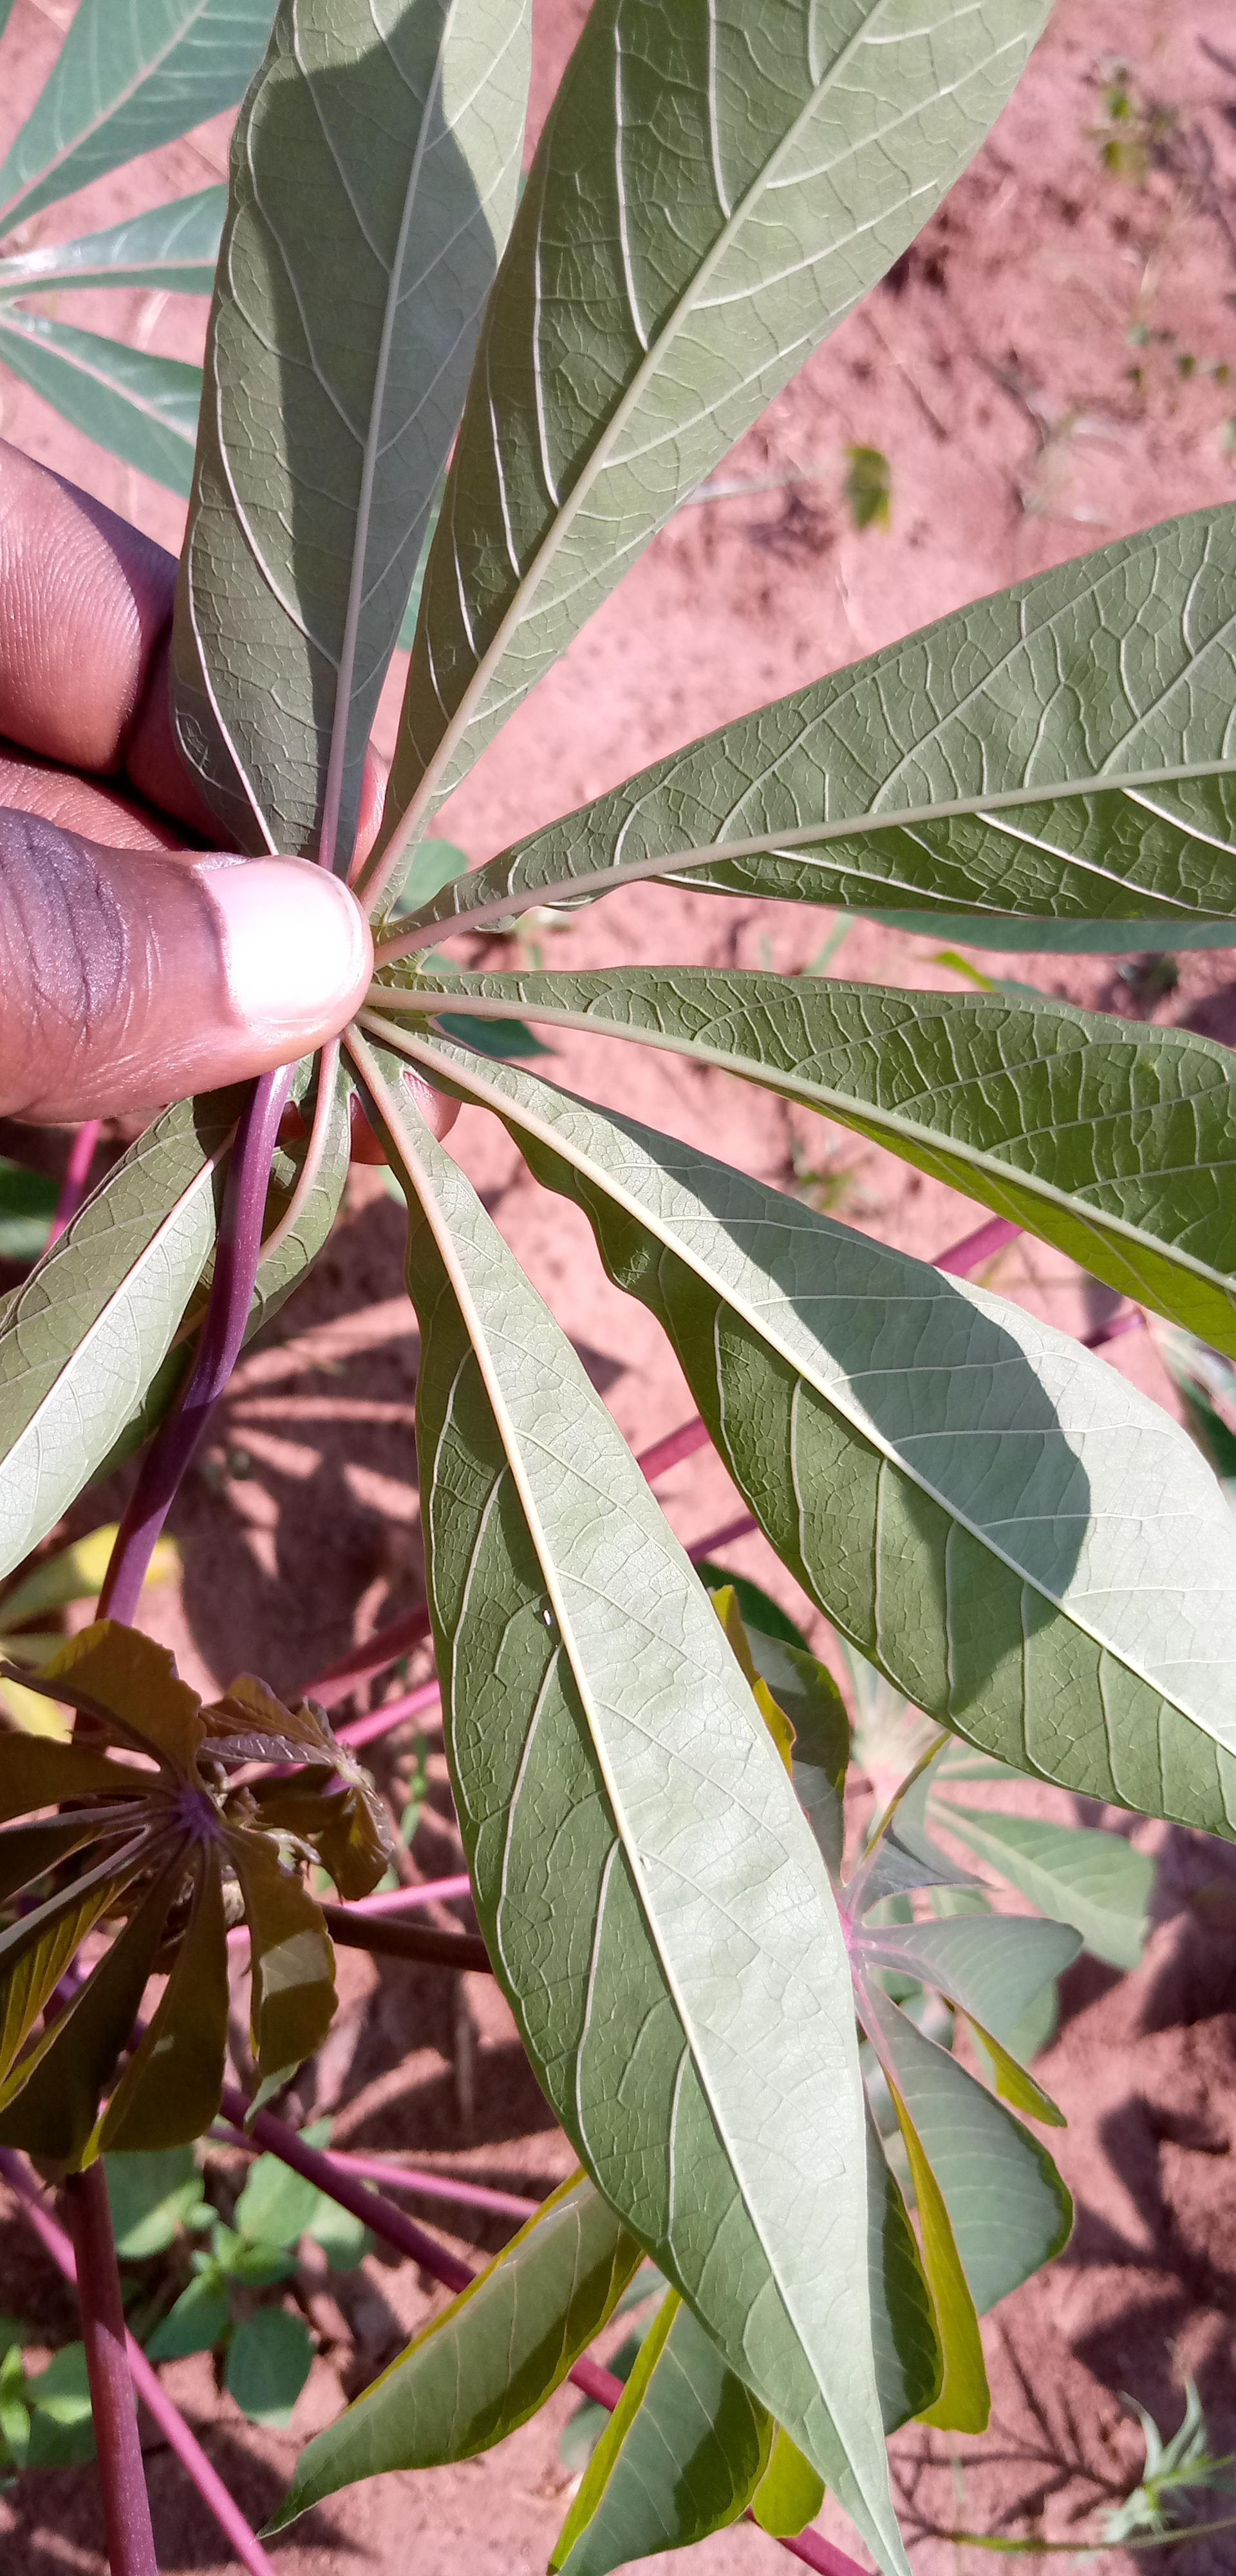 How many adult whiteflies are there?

1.